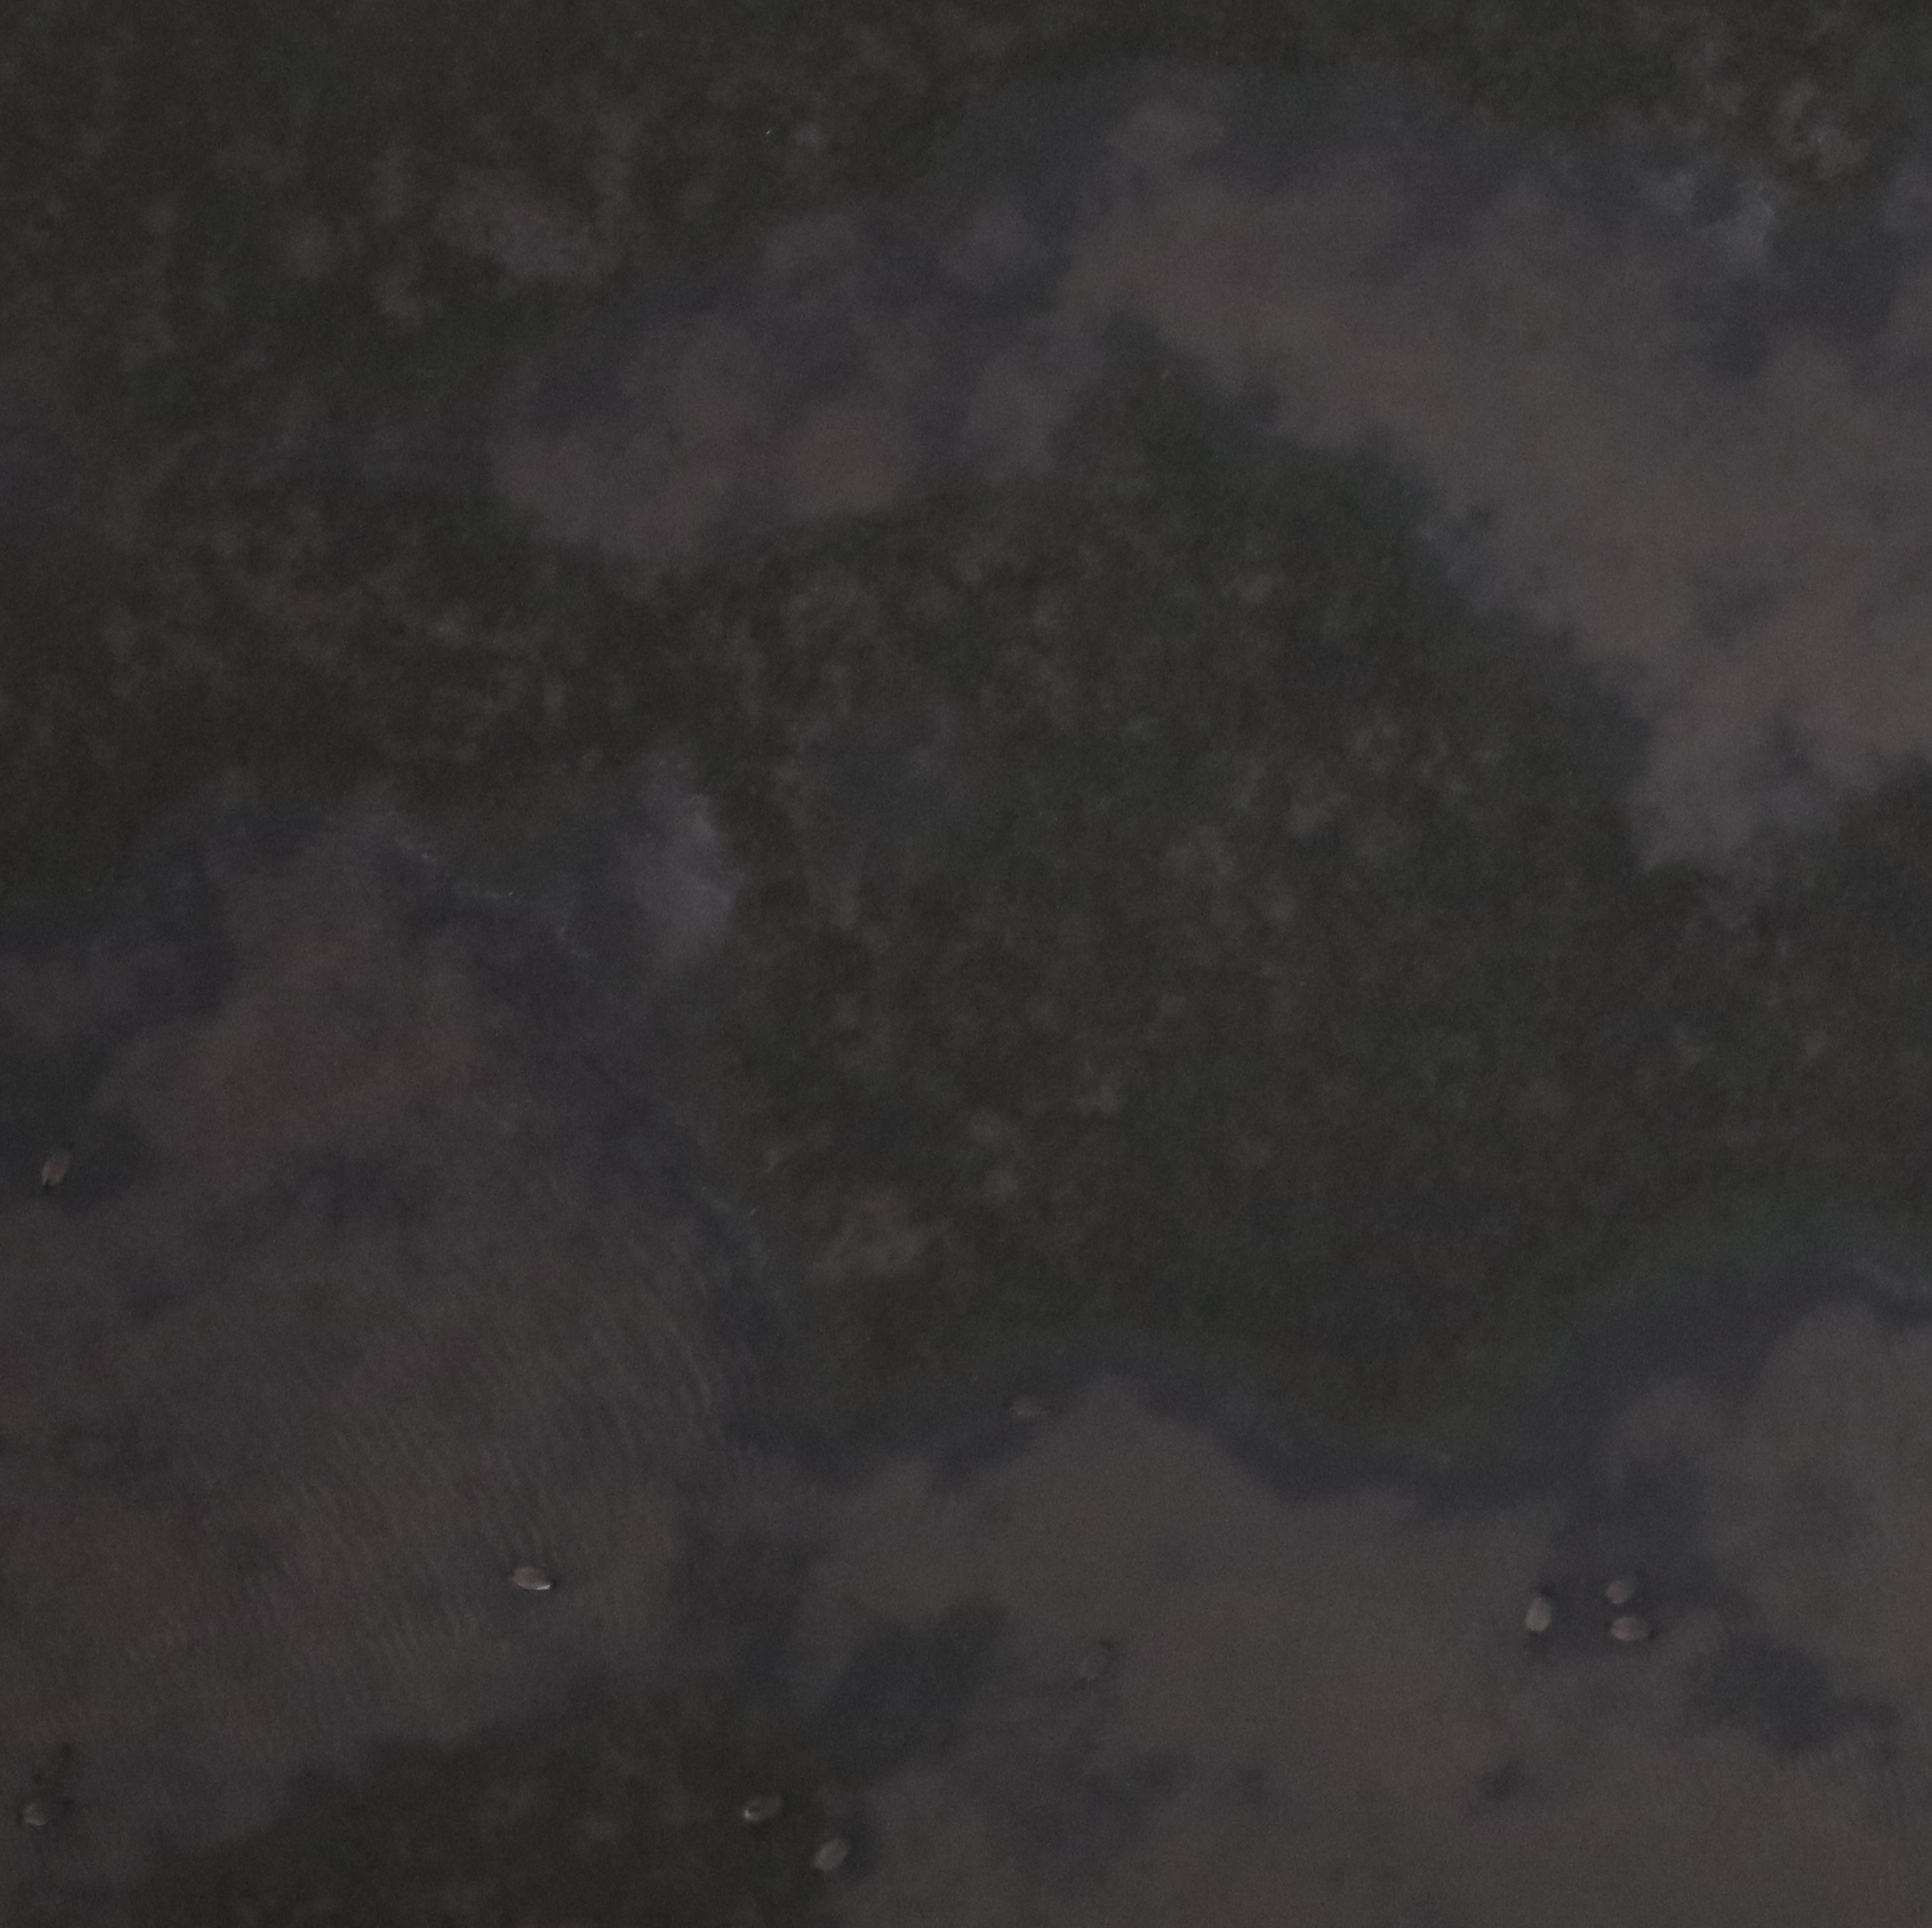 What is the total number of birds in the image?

11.